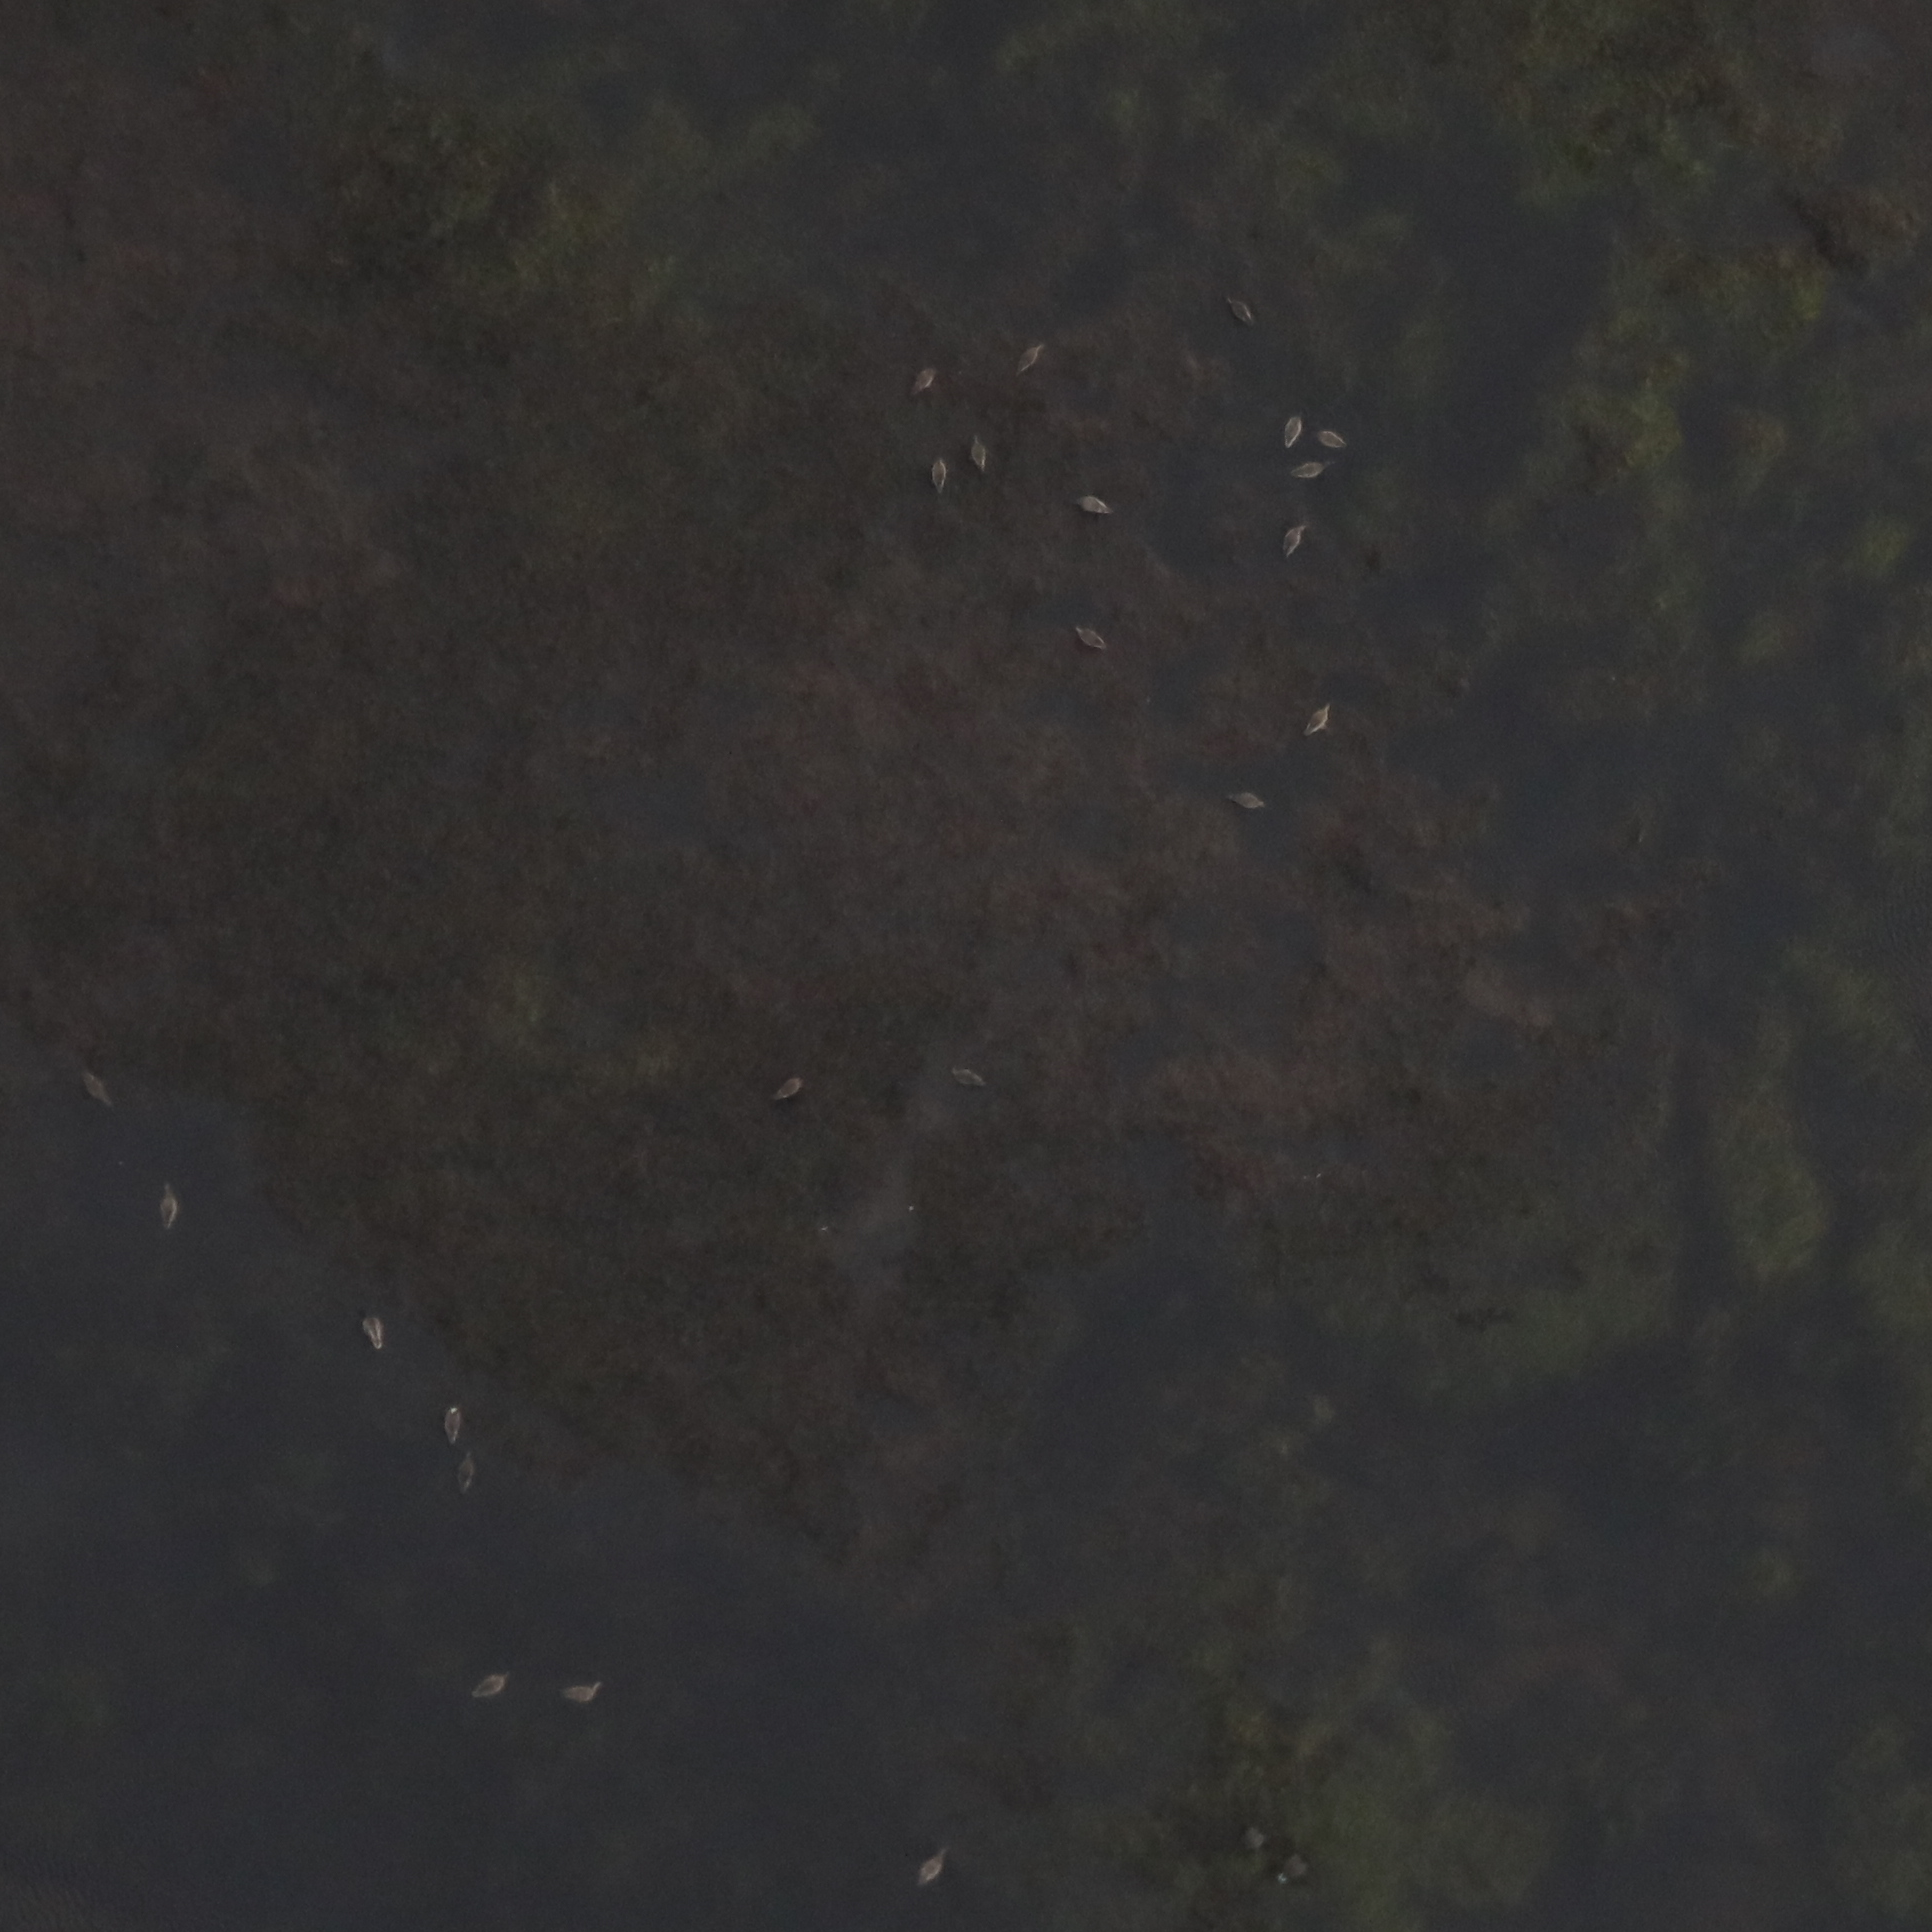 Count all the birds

25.